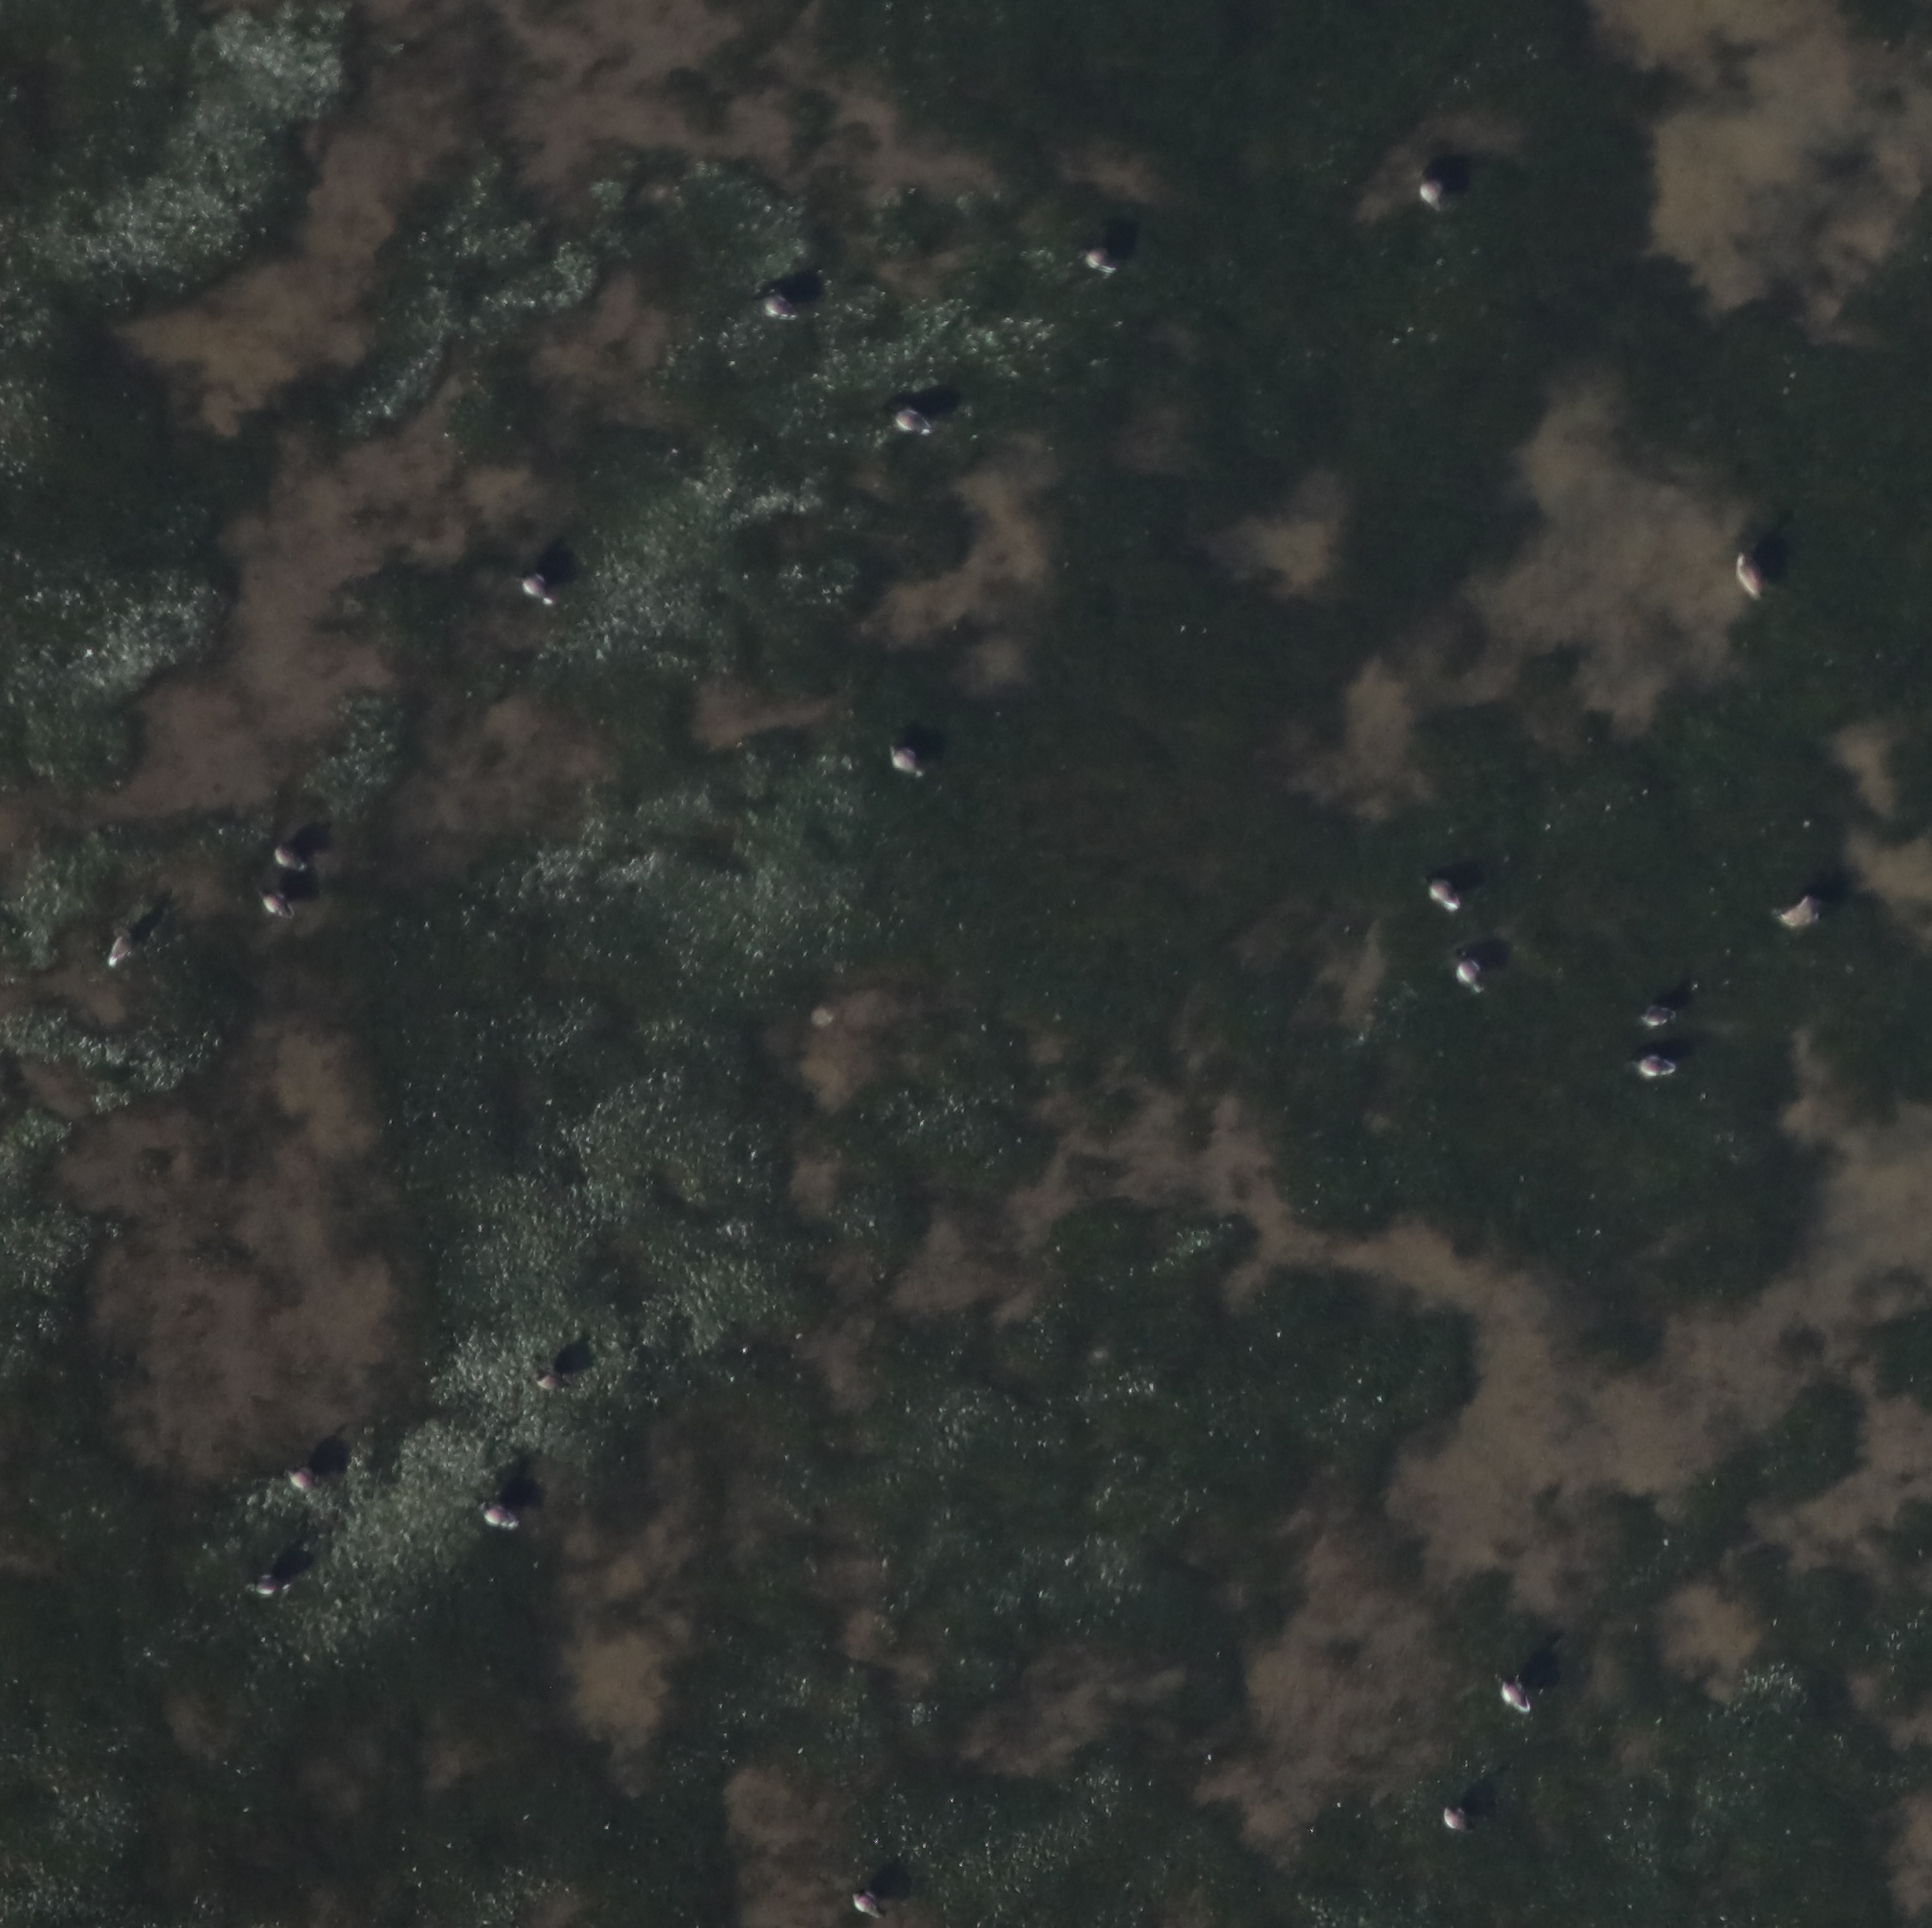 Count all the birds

21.